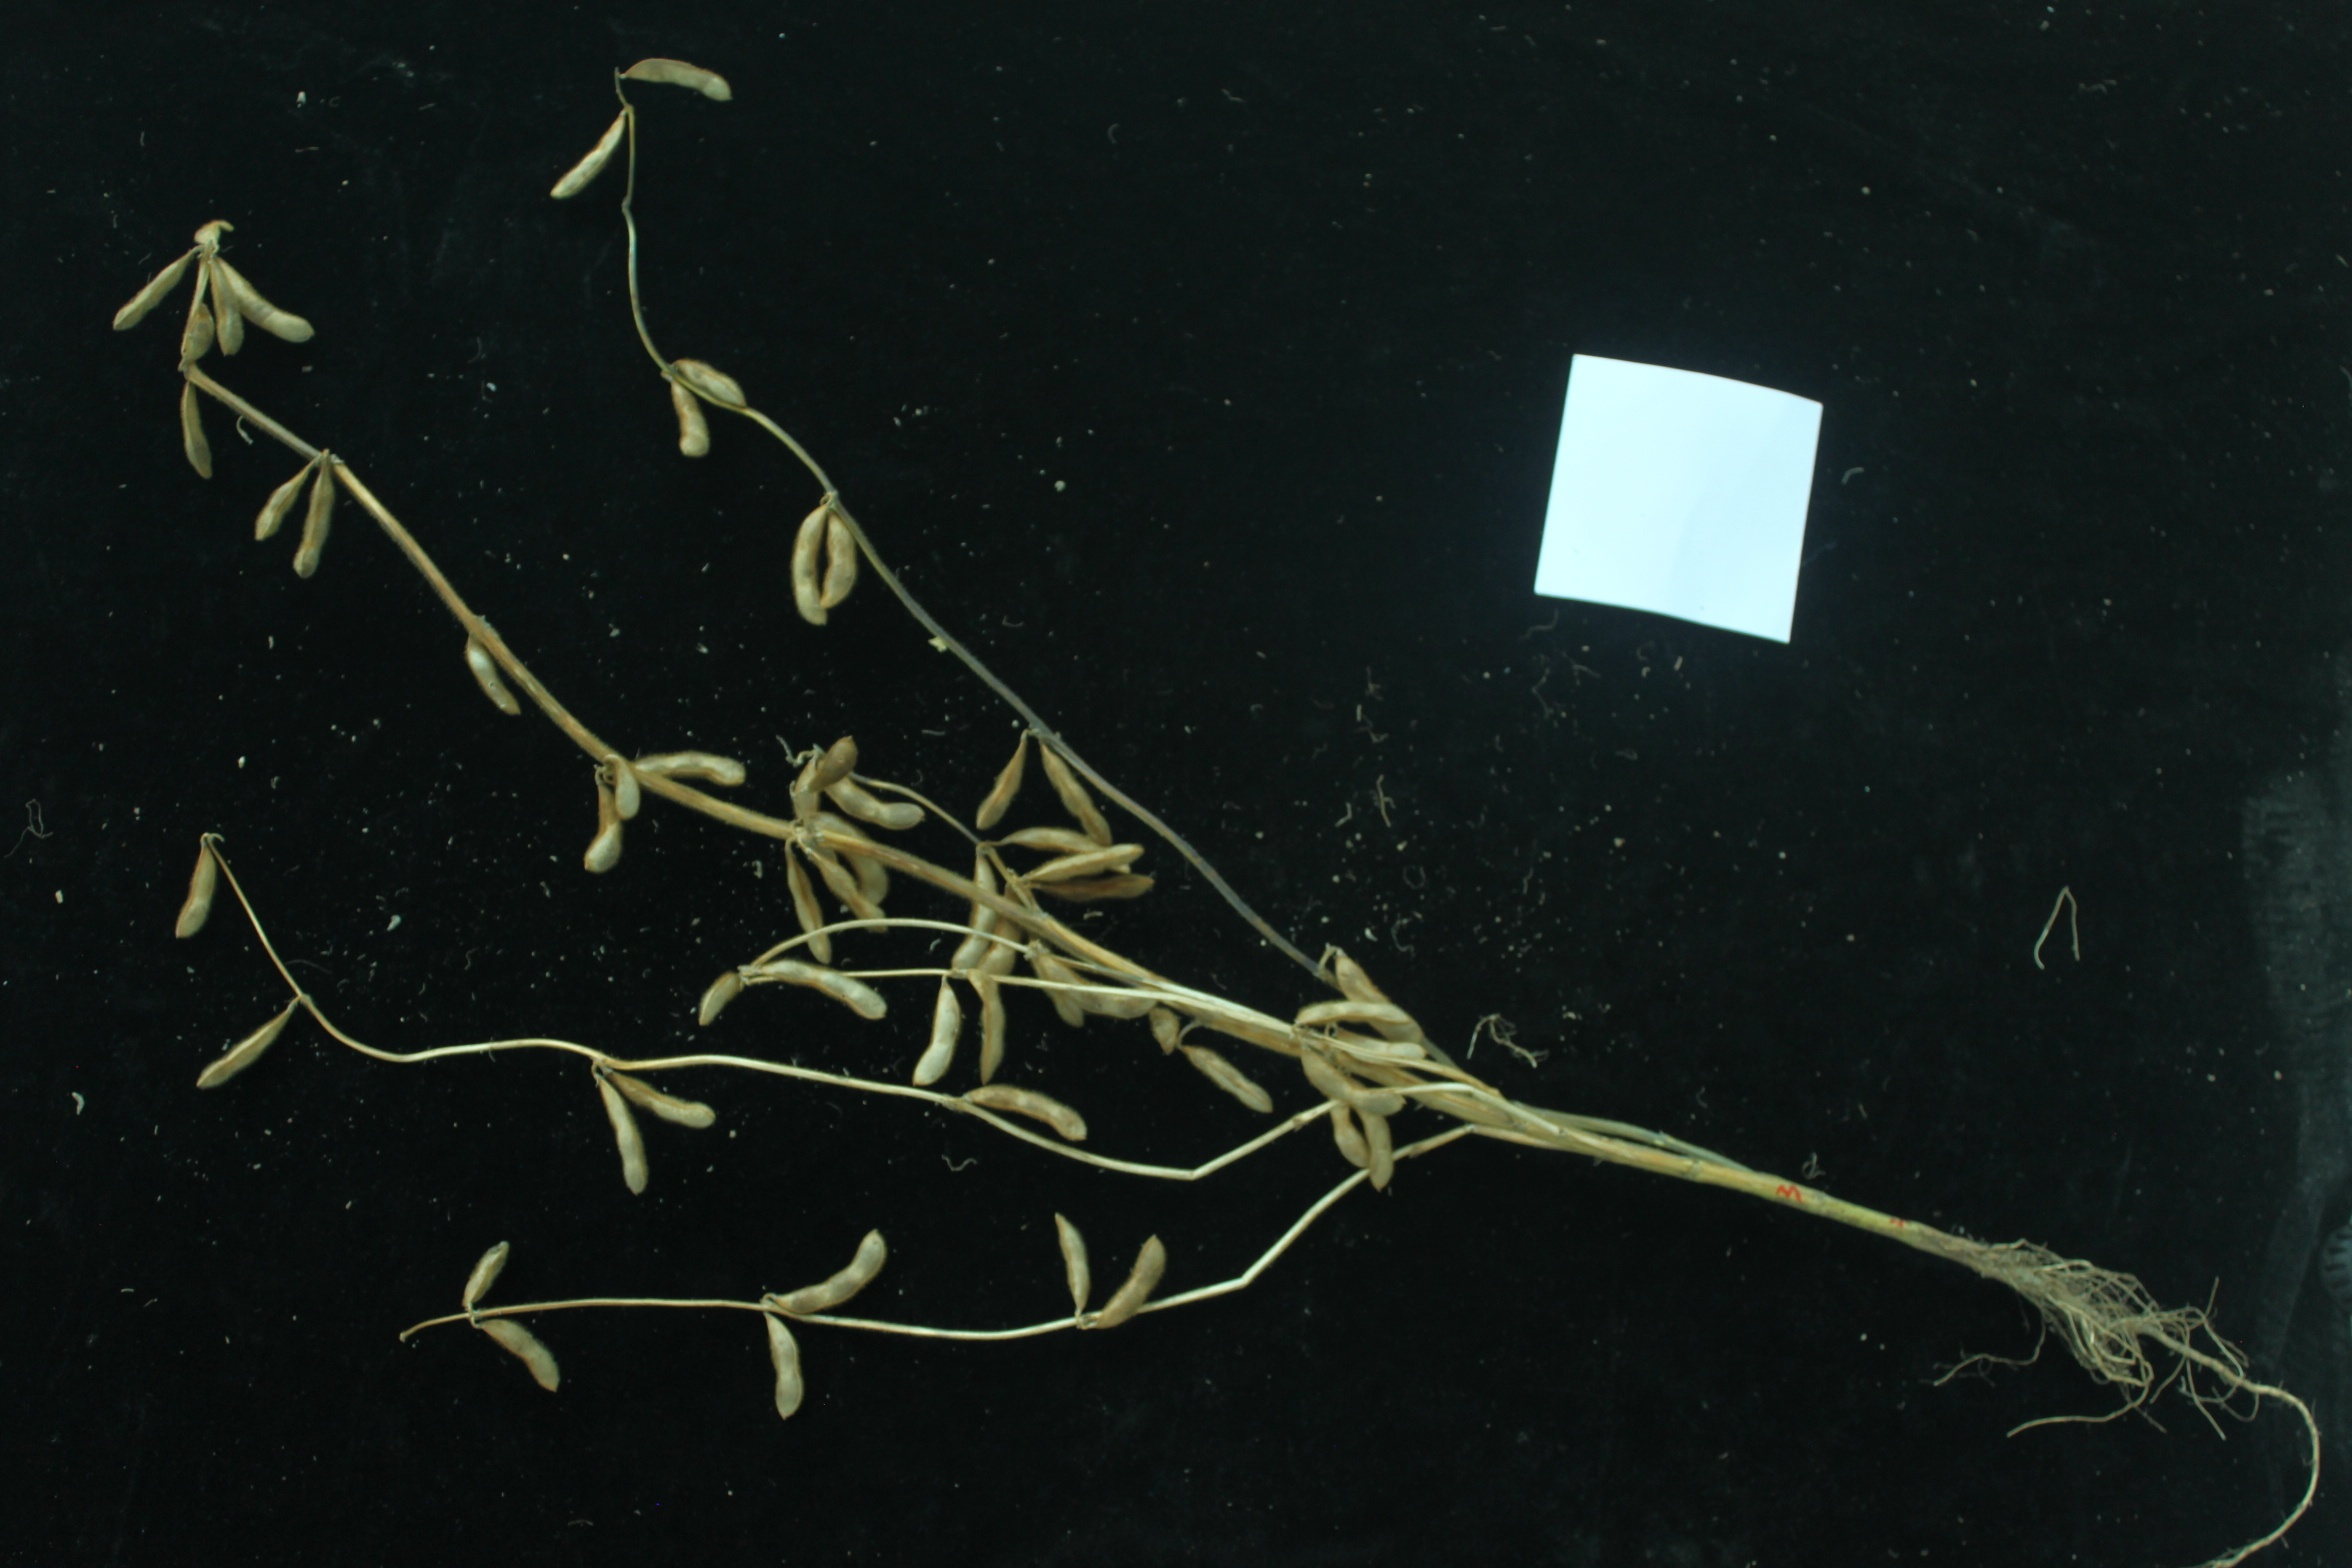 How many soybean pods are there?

56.